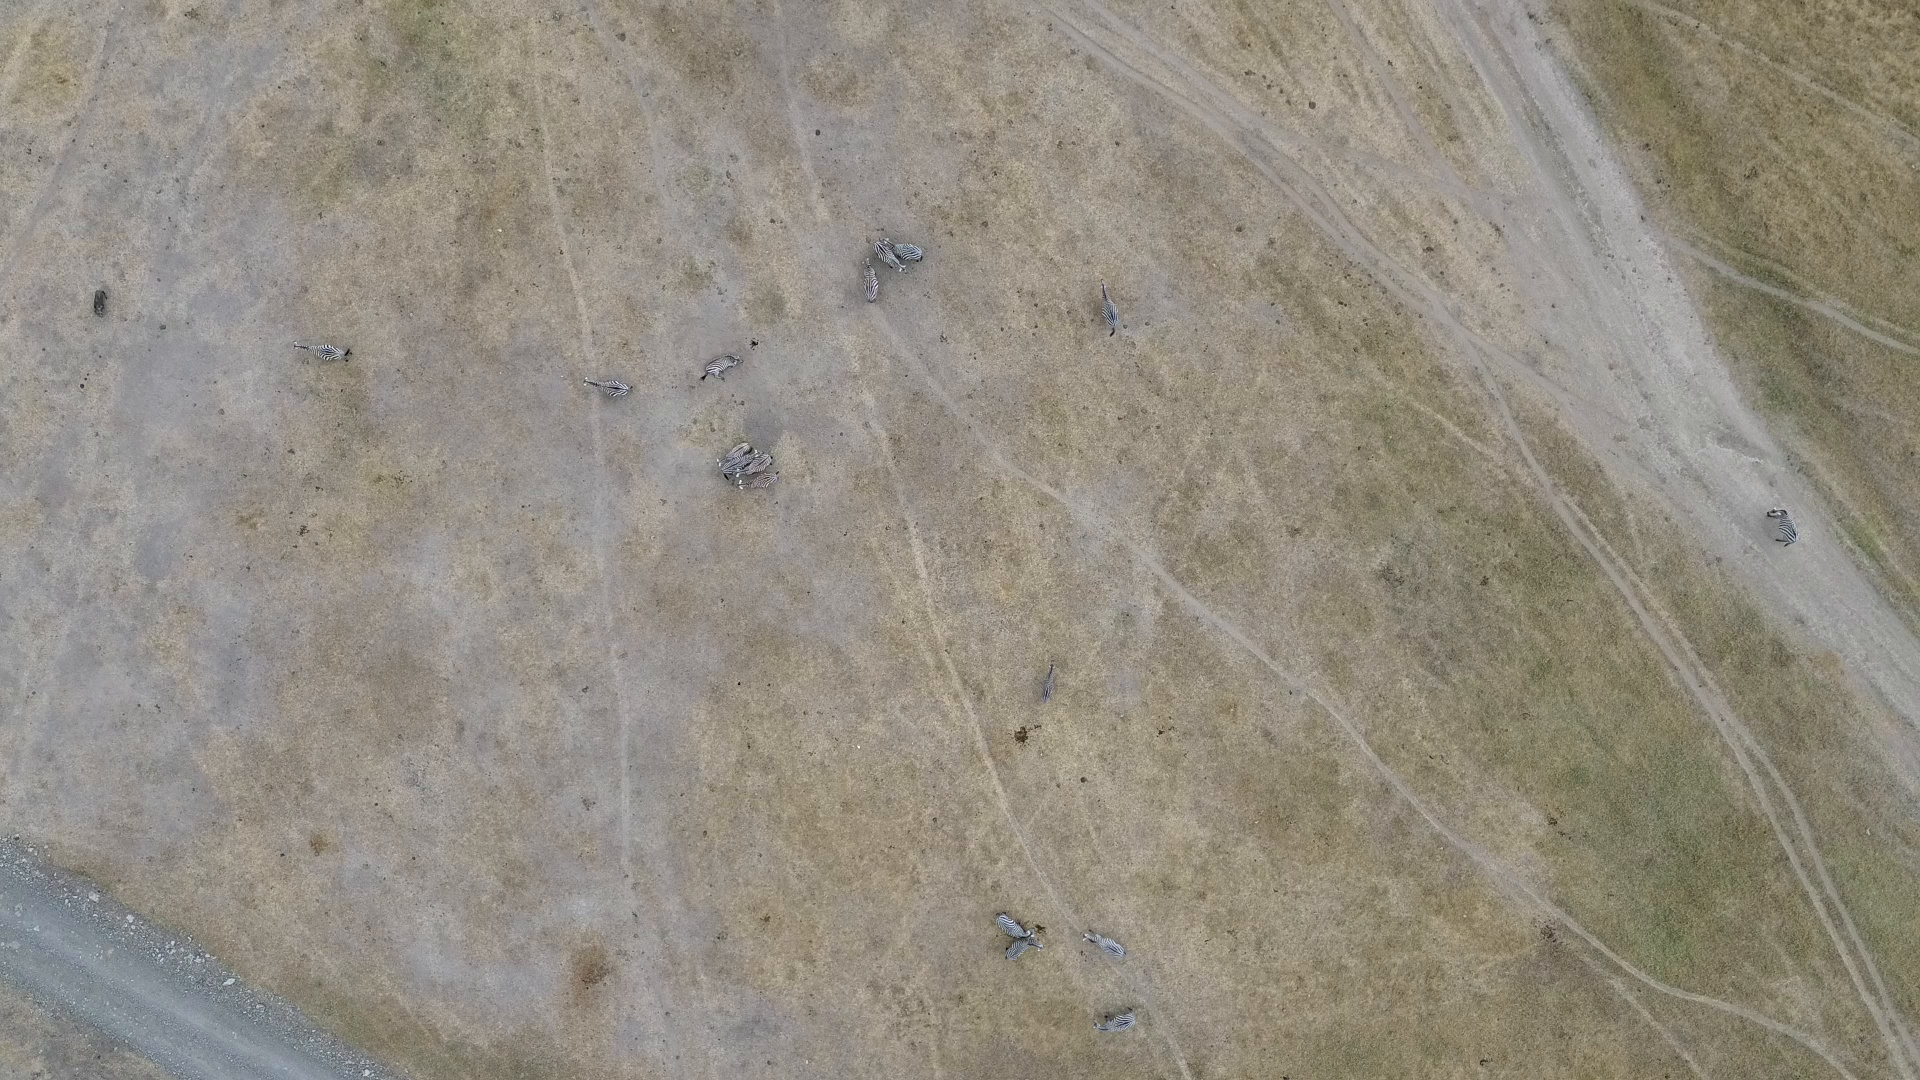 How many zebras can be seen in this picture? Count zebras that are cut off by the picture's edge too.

17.